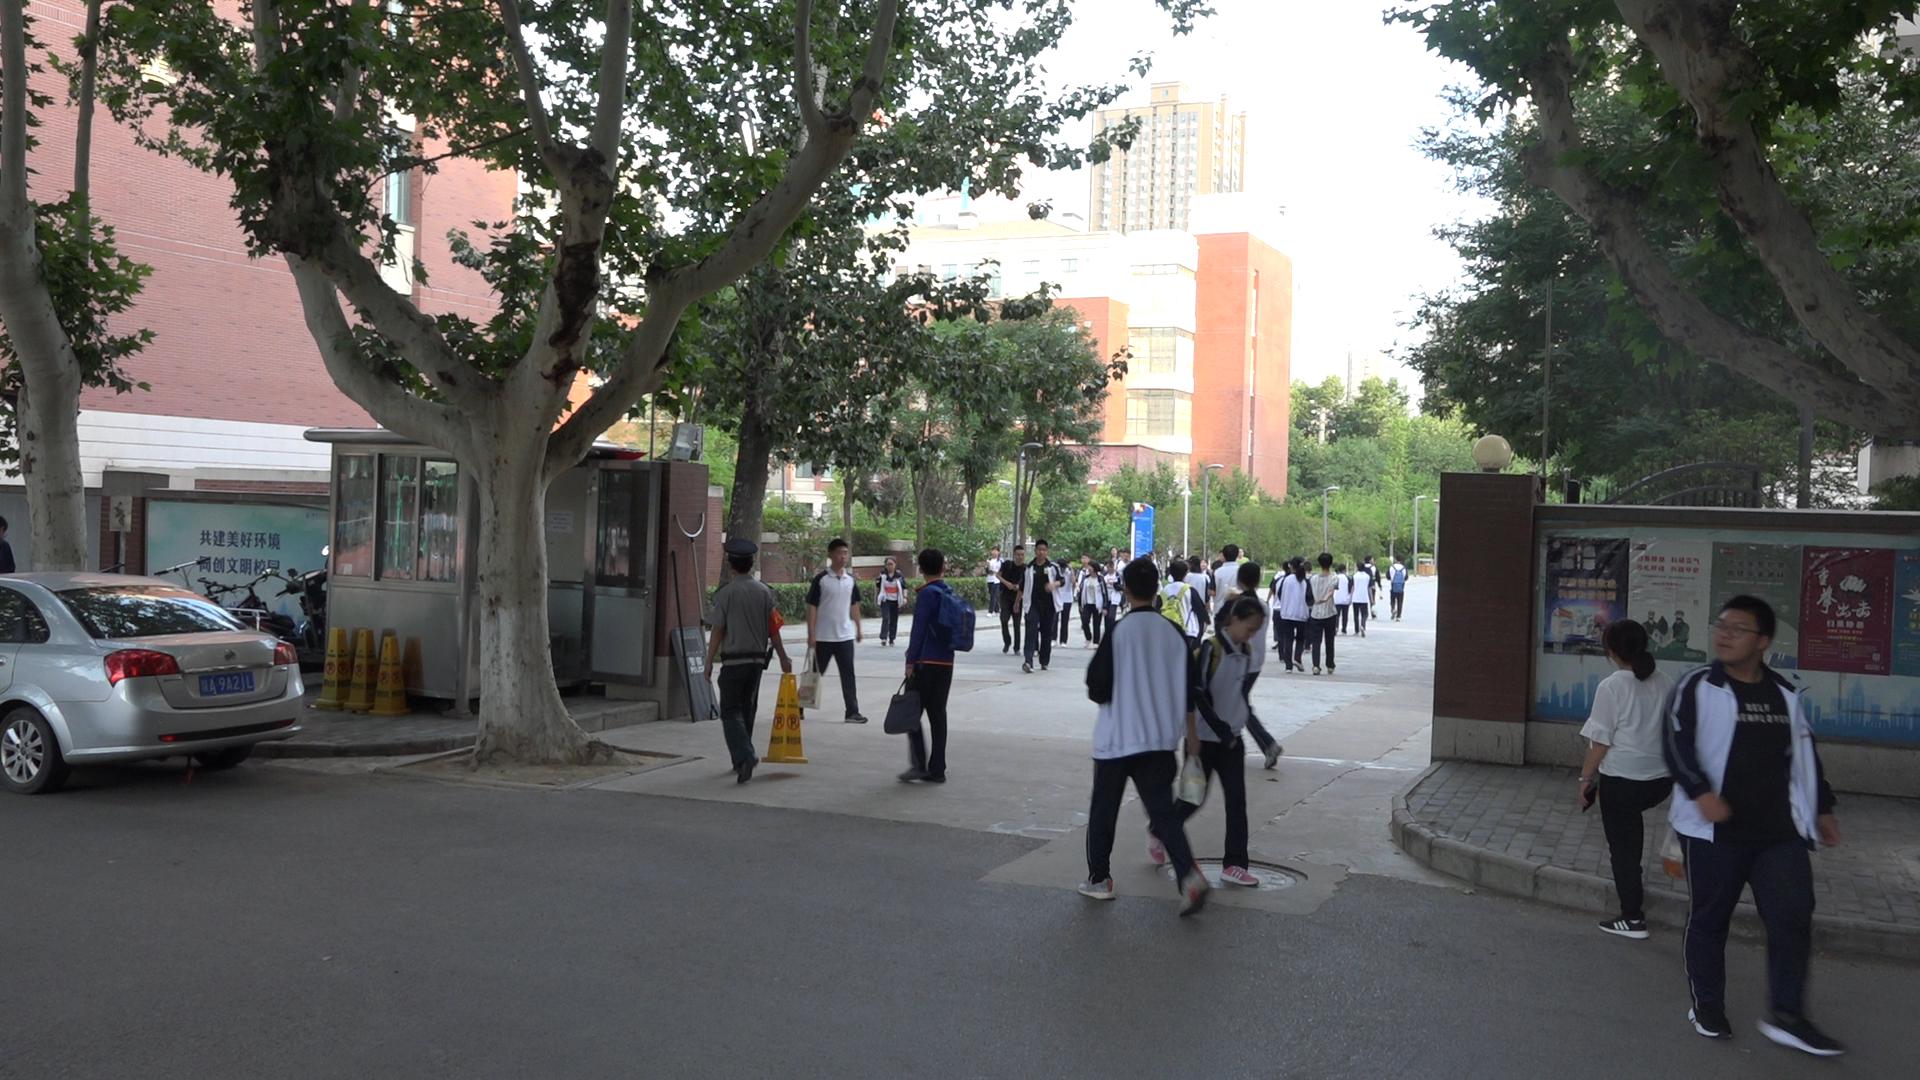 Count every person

33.